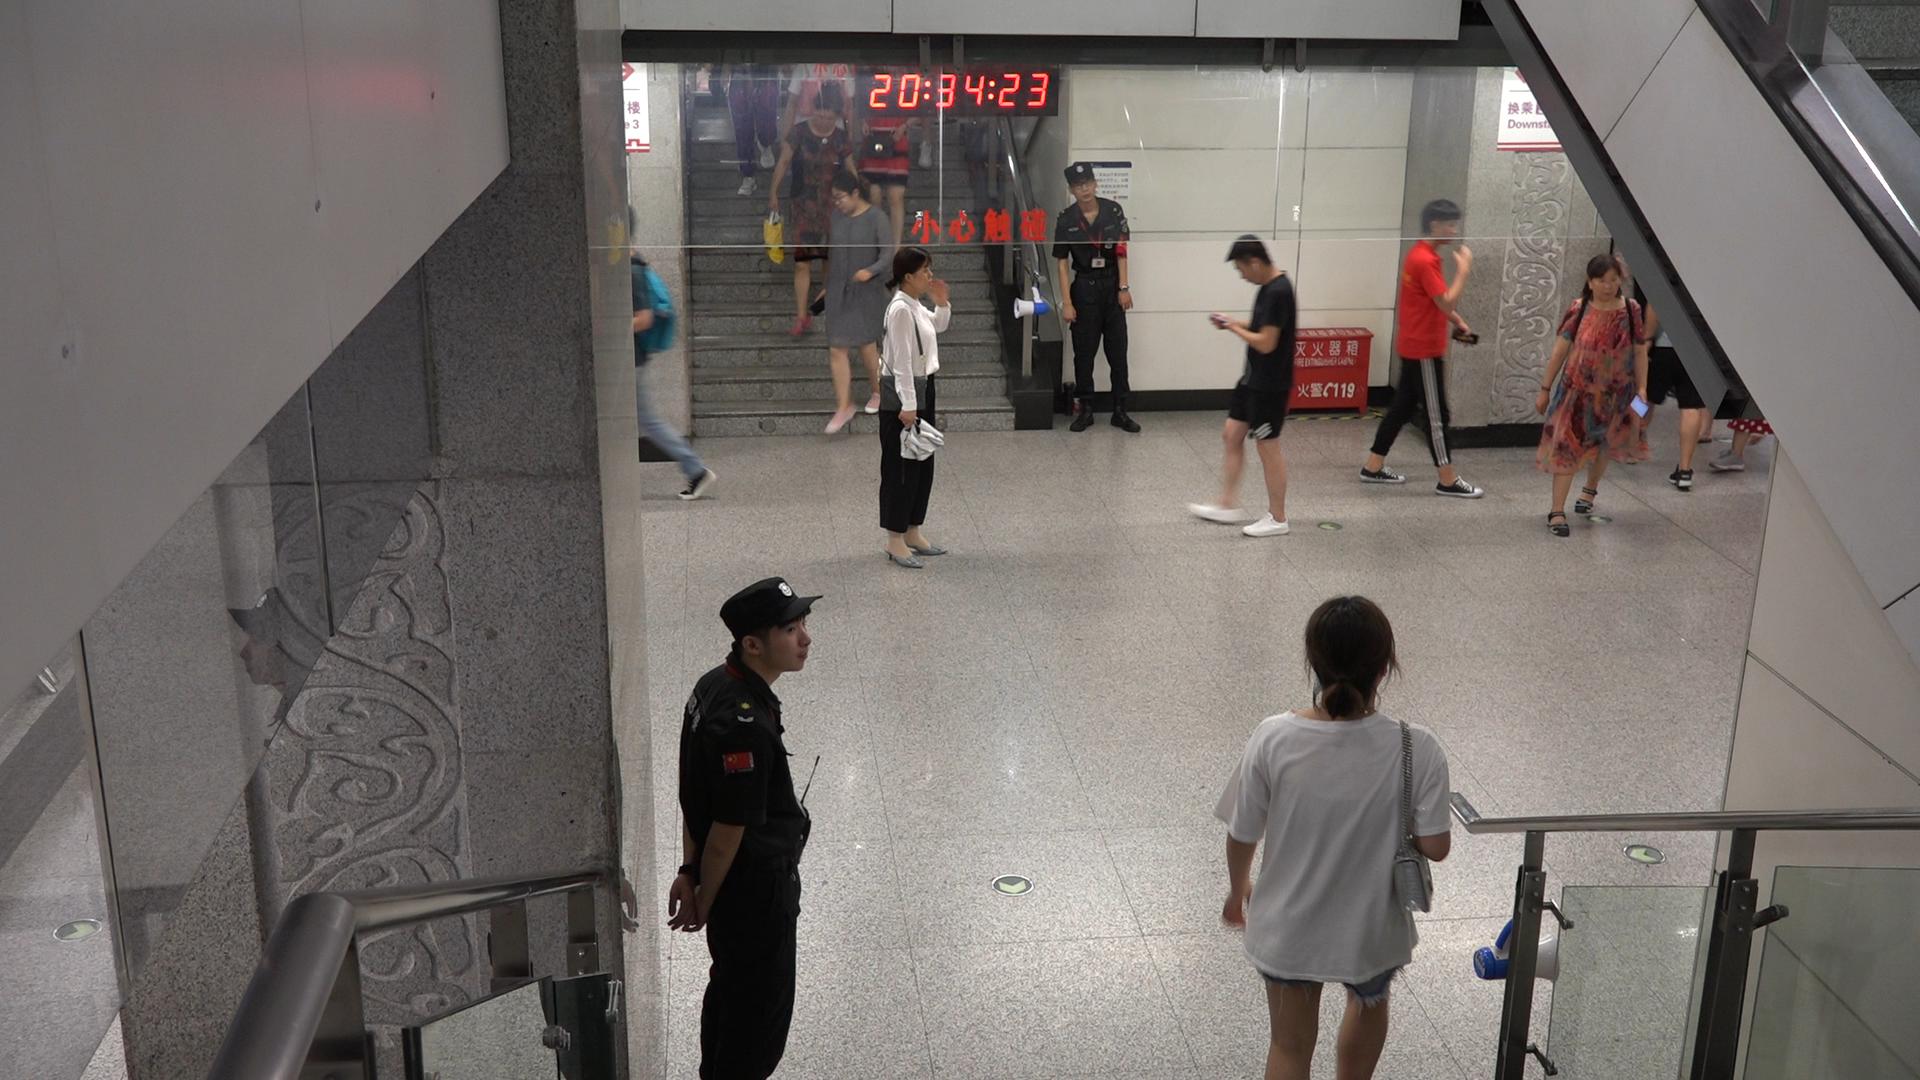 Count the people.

10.